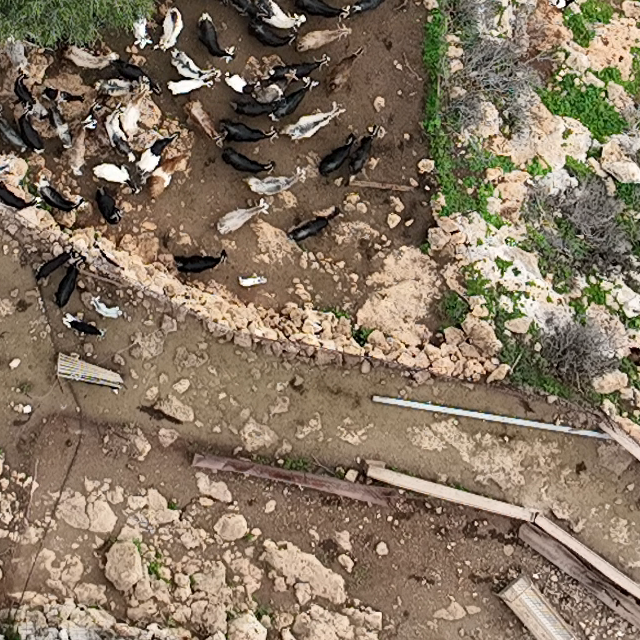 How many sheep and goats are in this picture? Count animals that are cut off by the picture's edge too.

52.